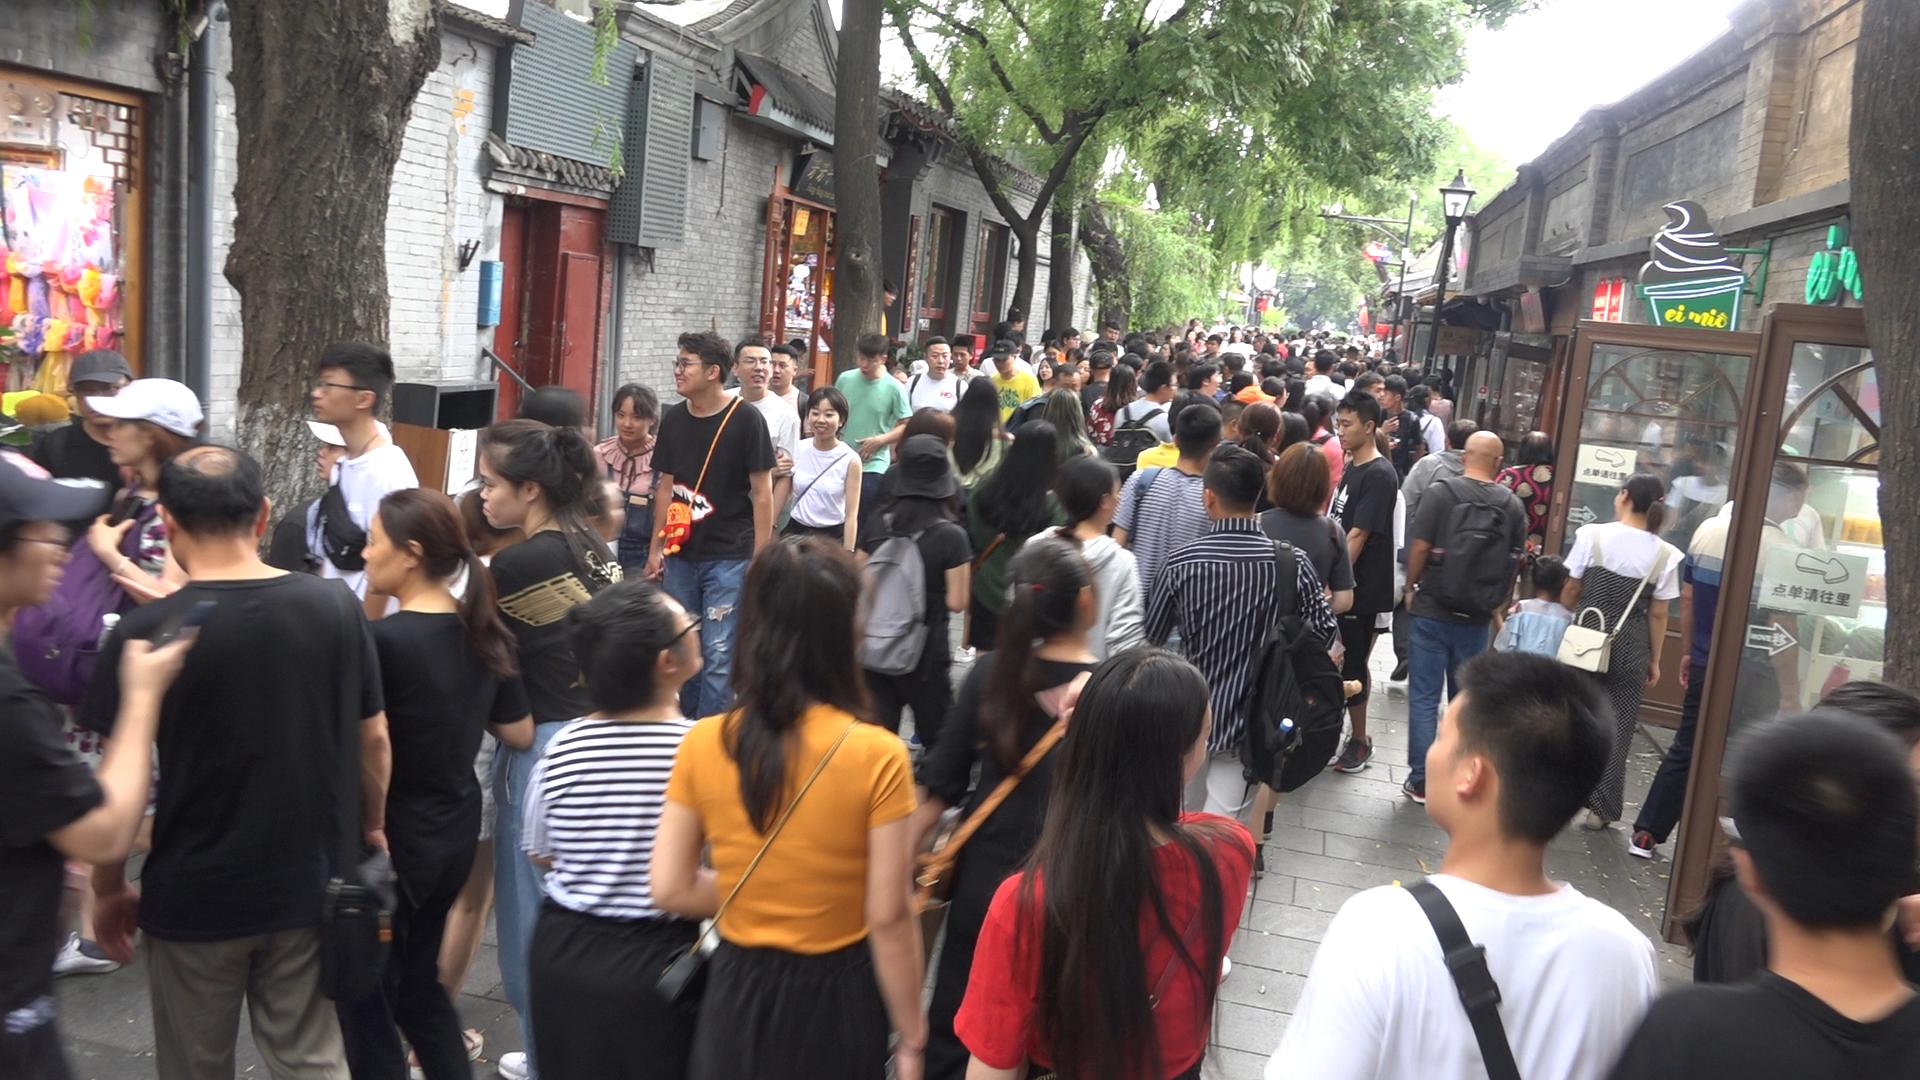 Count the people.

154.